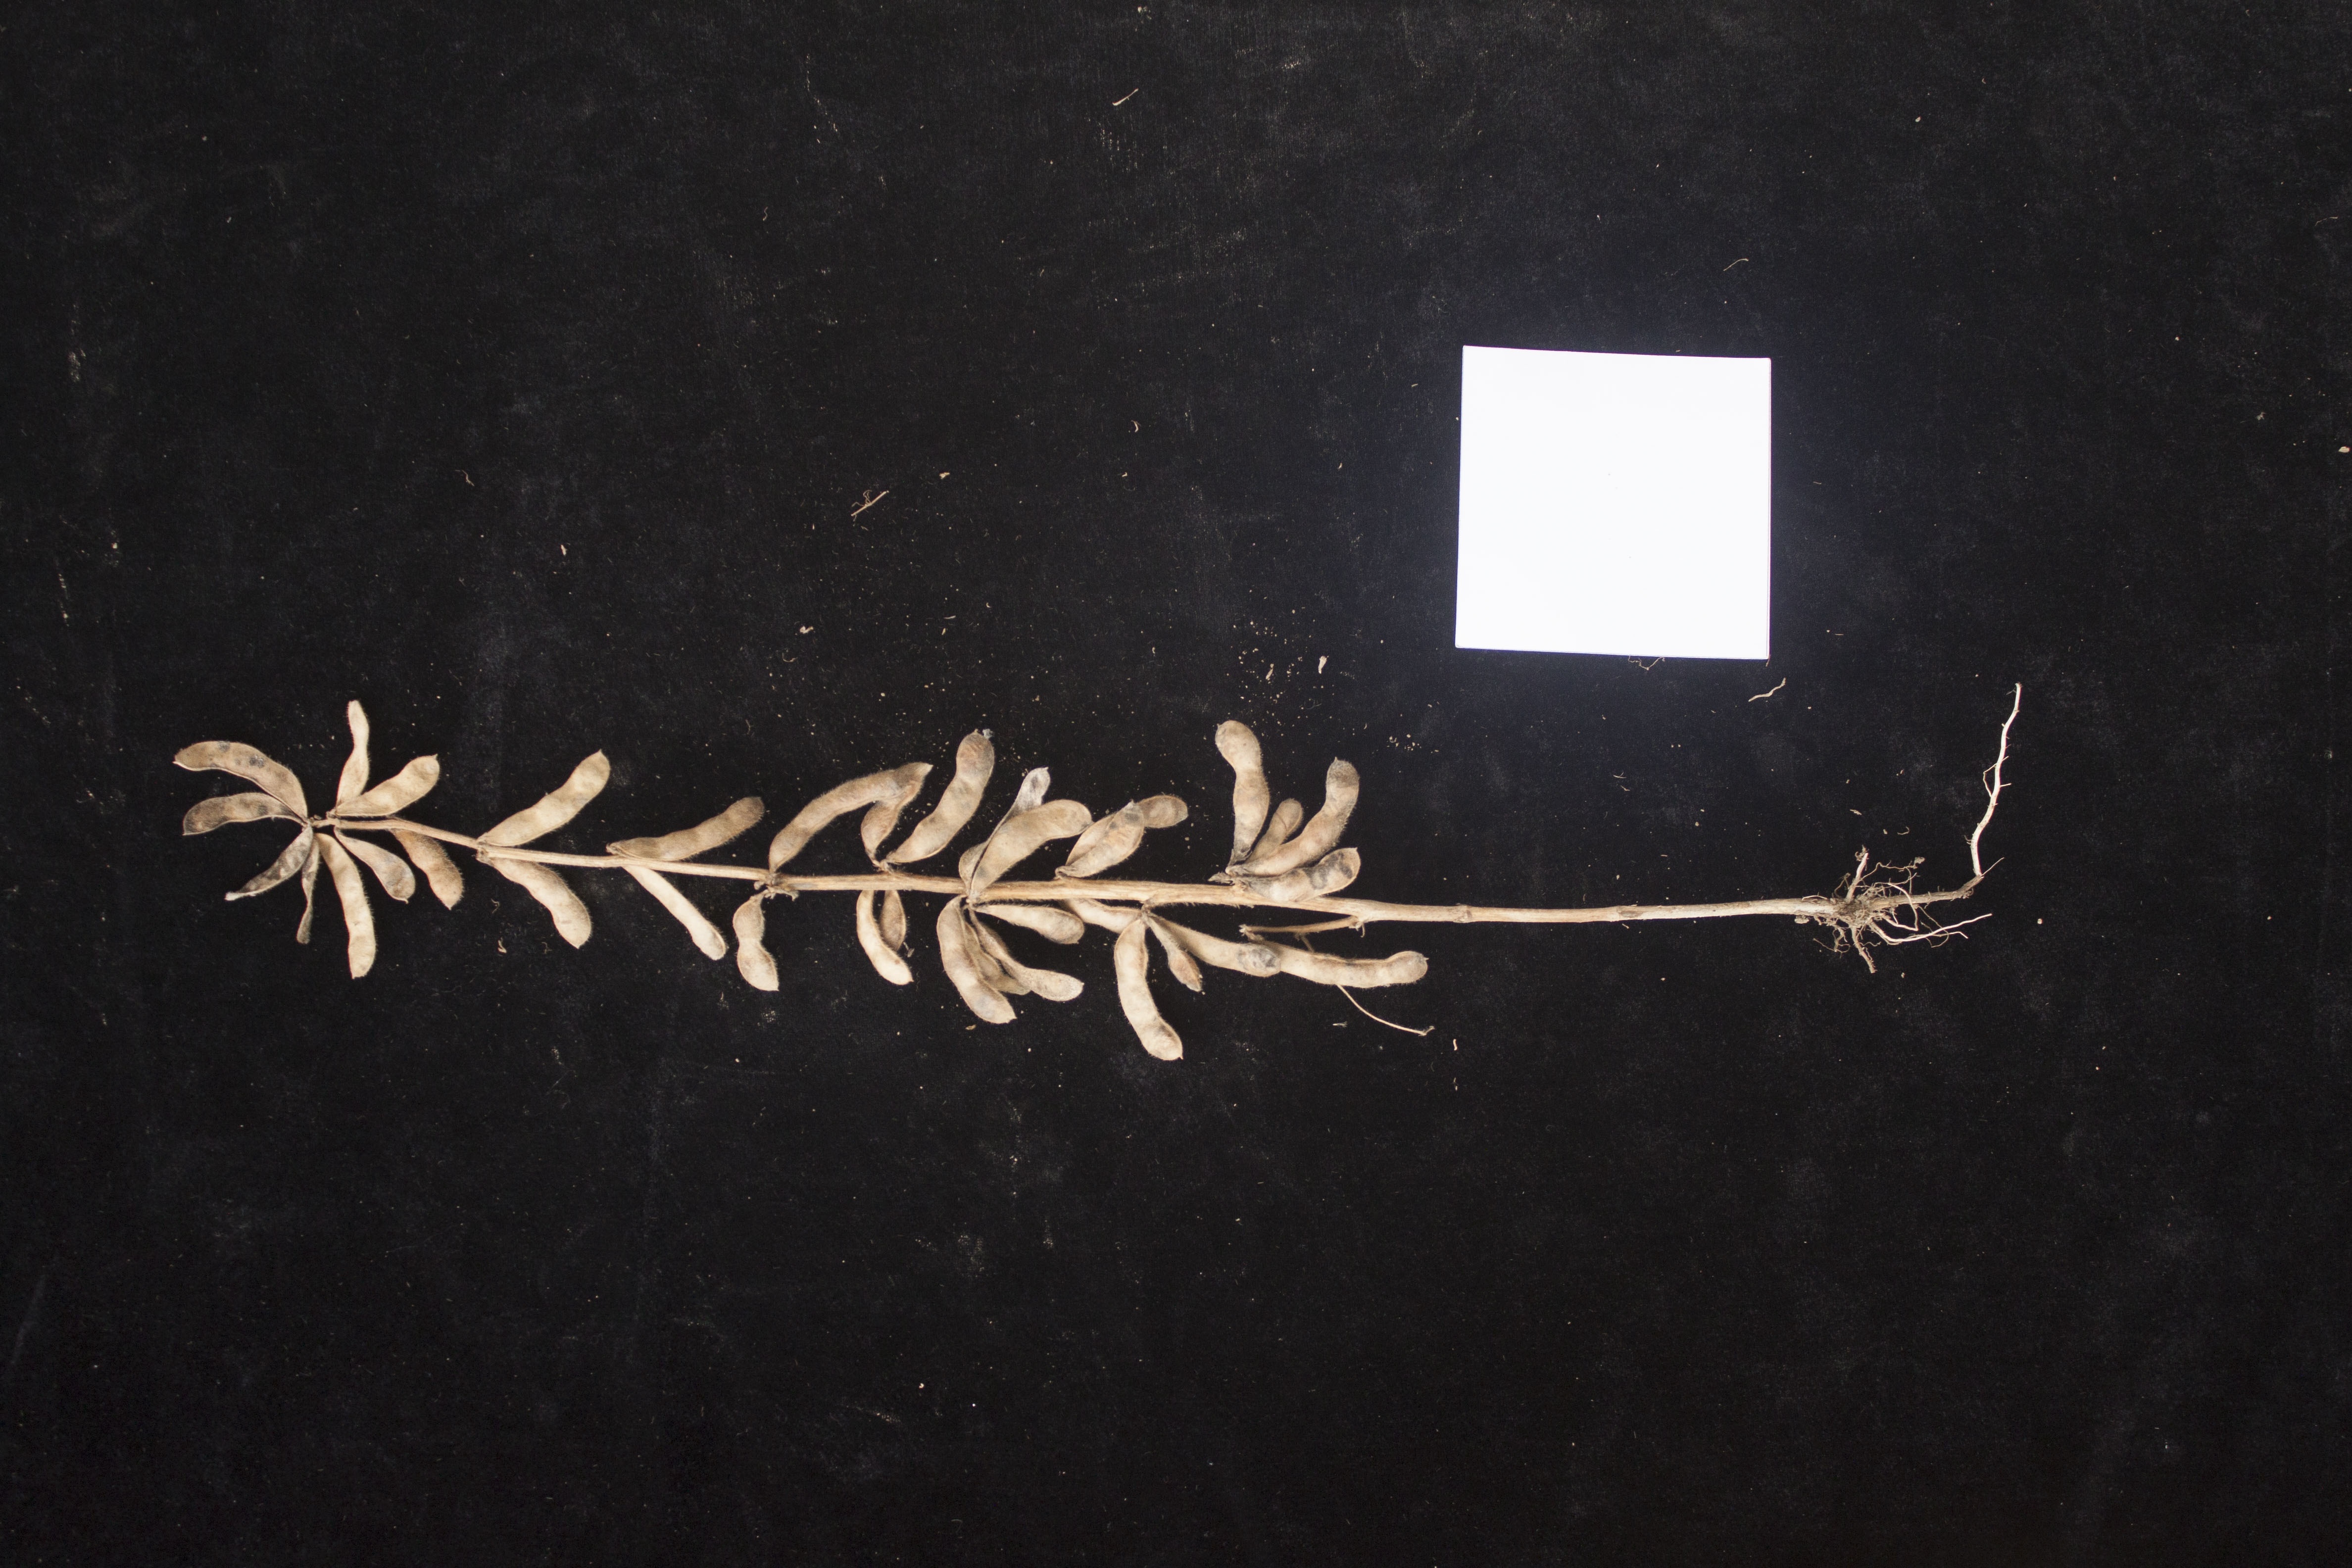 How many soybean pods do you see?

36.